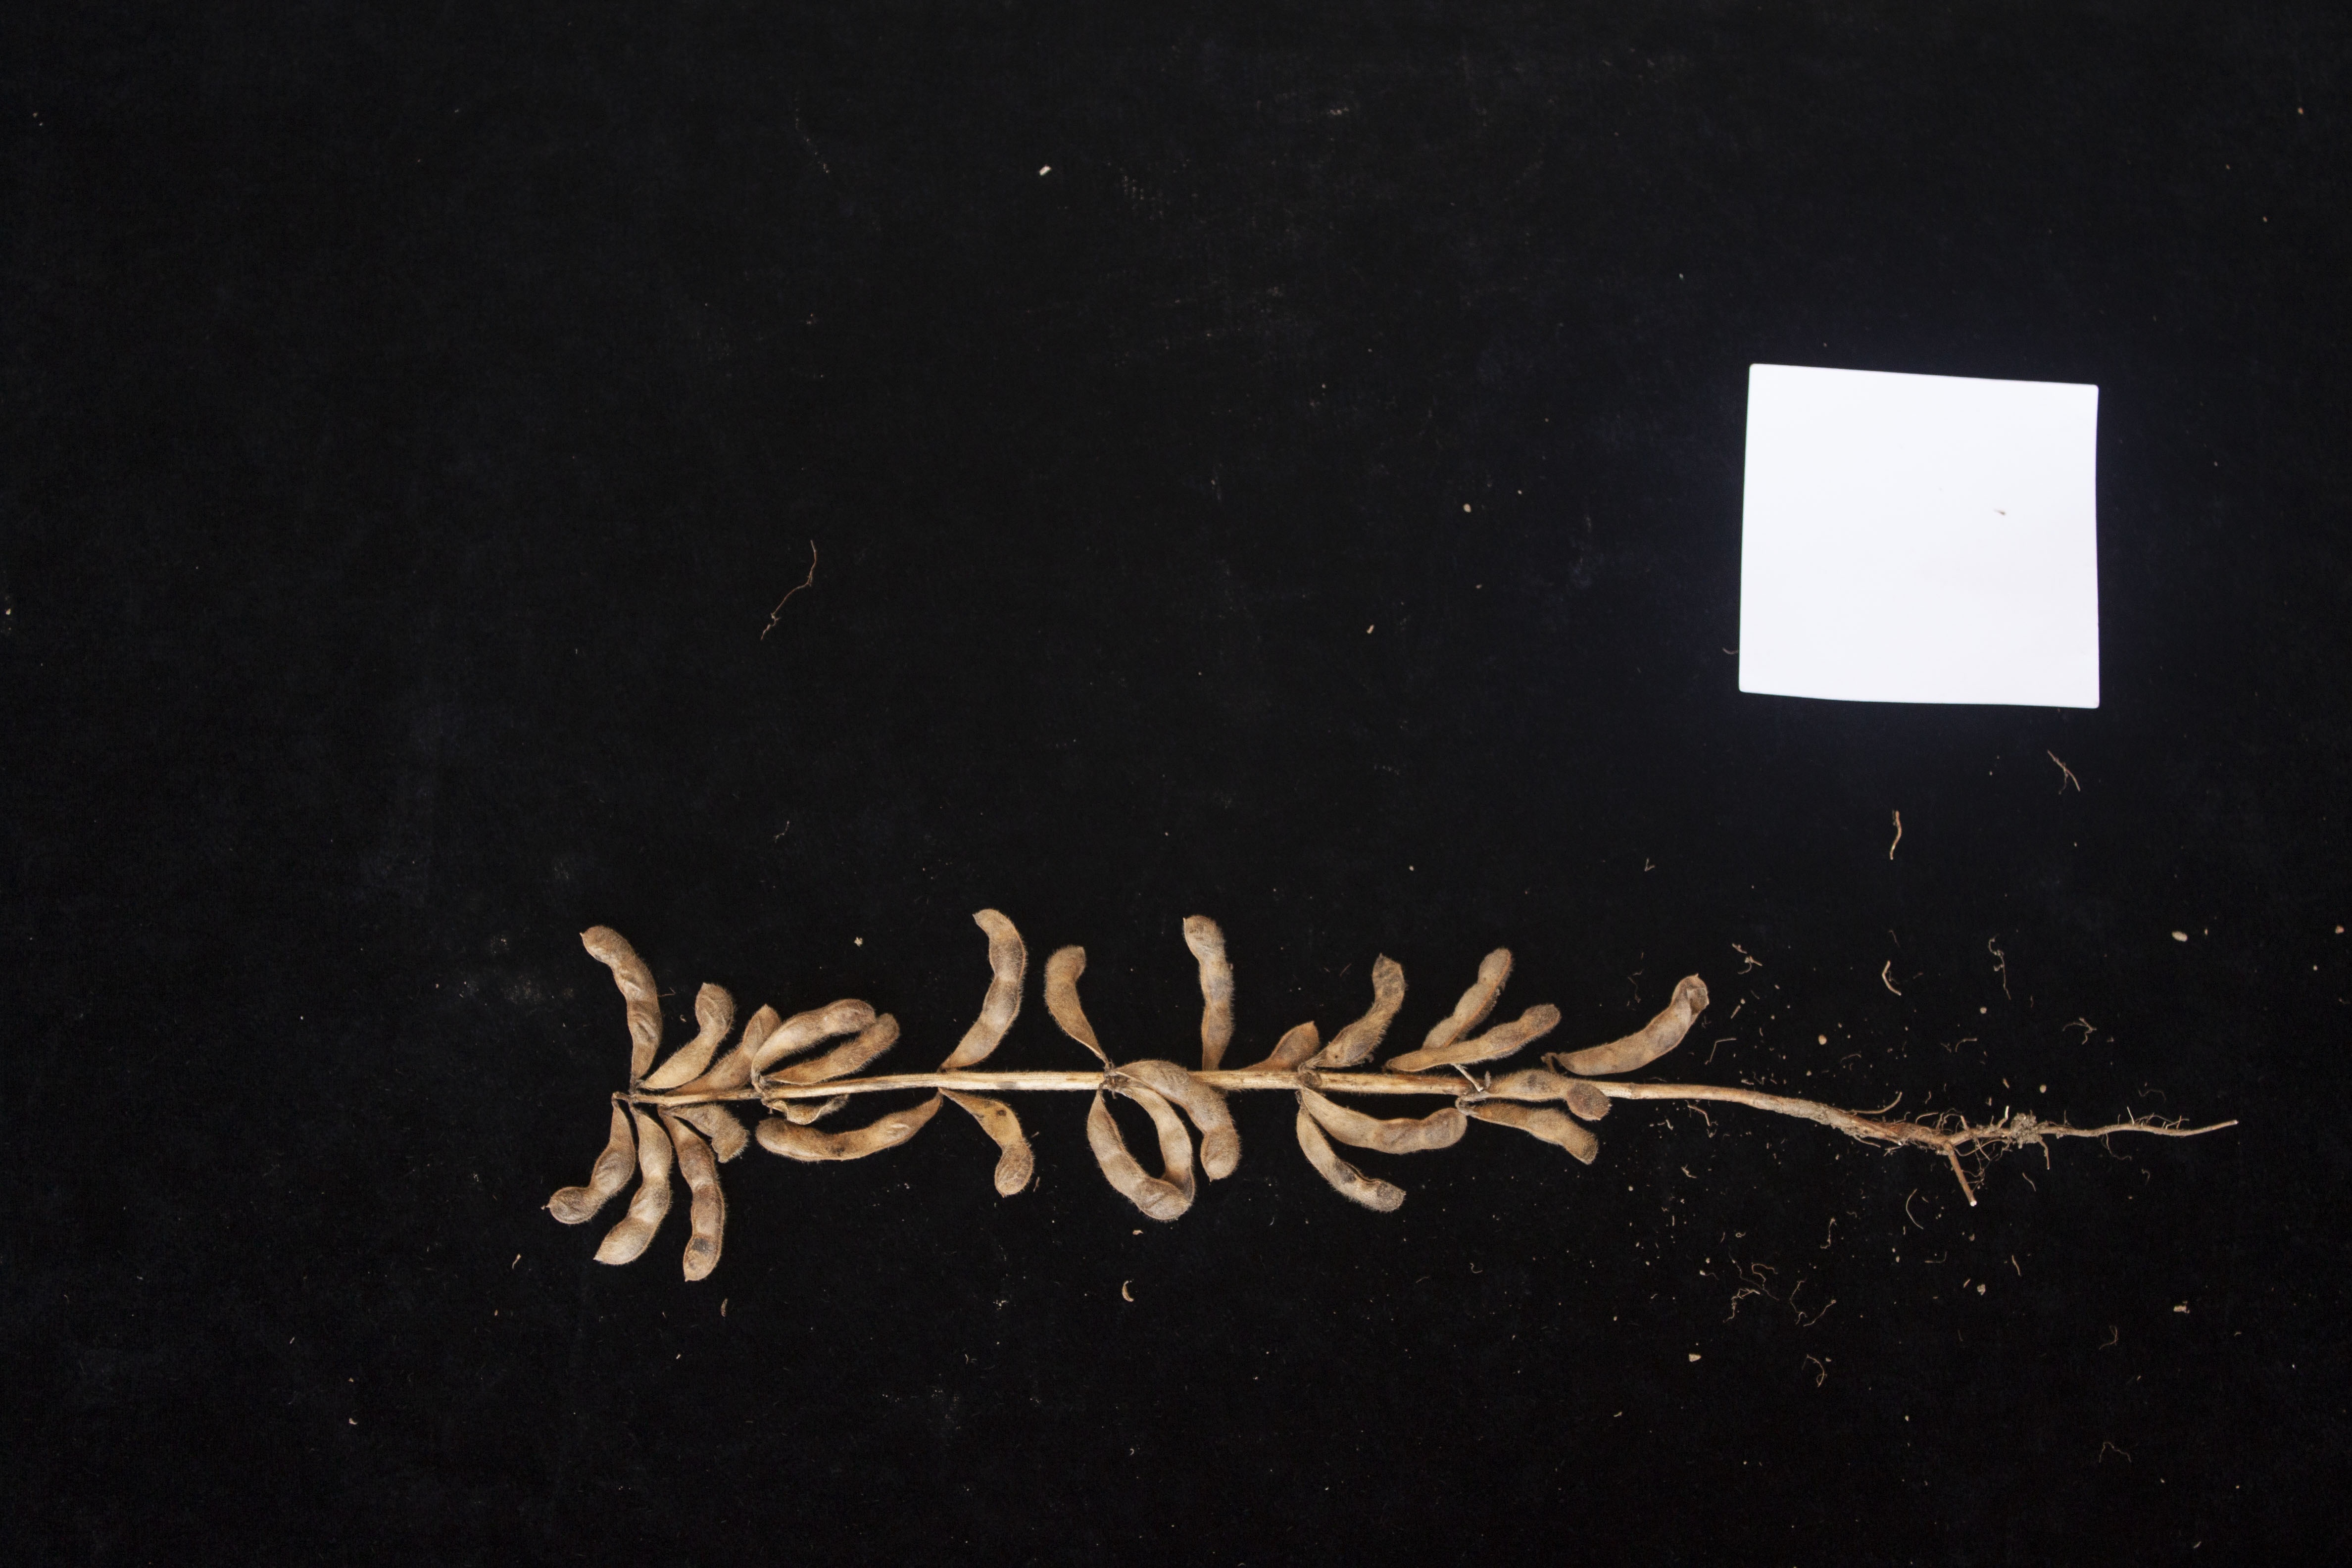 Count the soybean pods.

26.